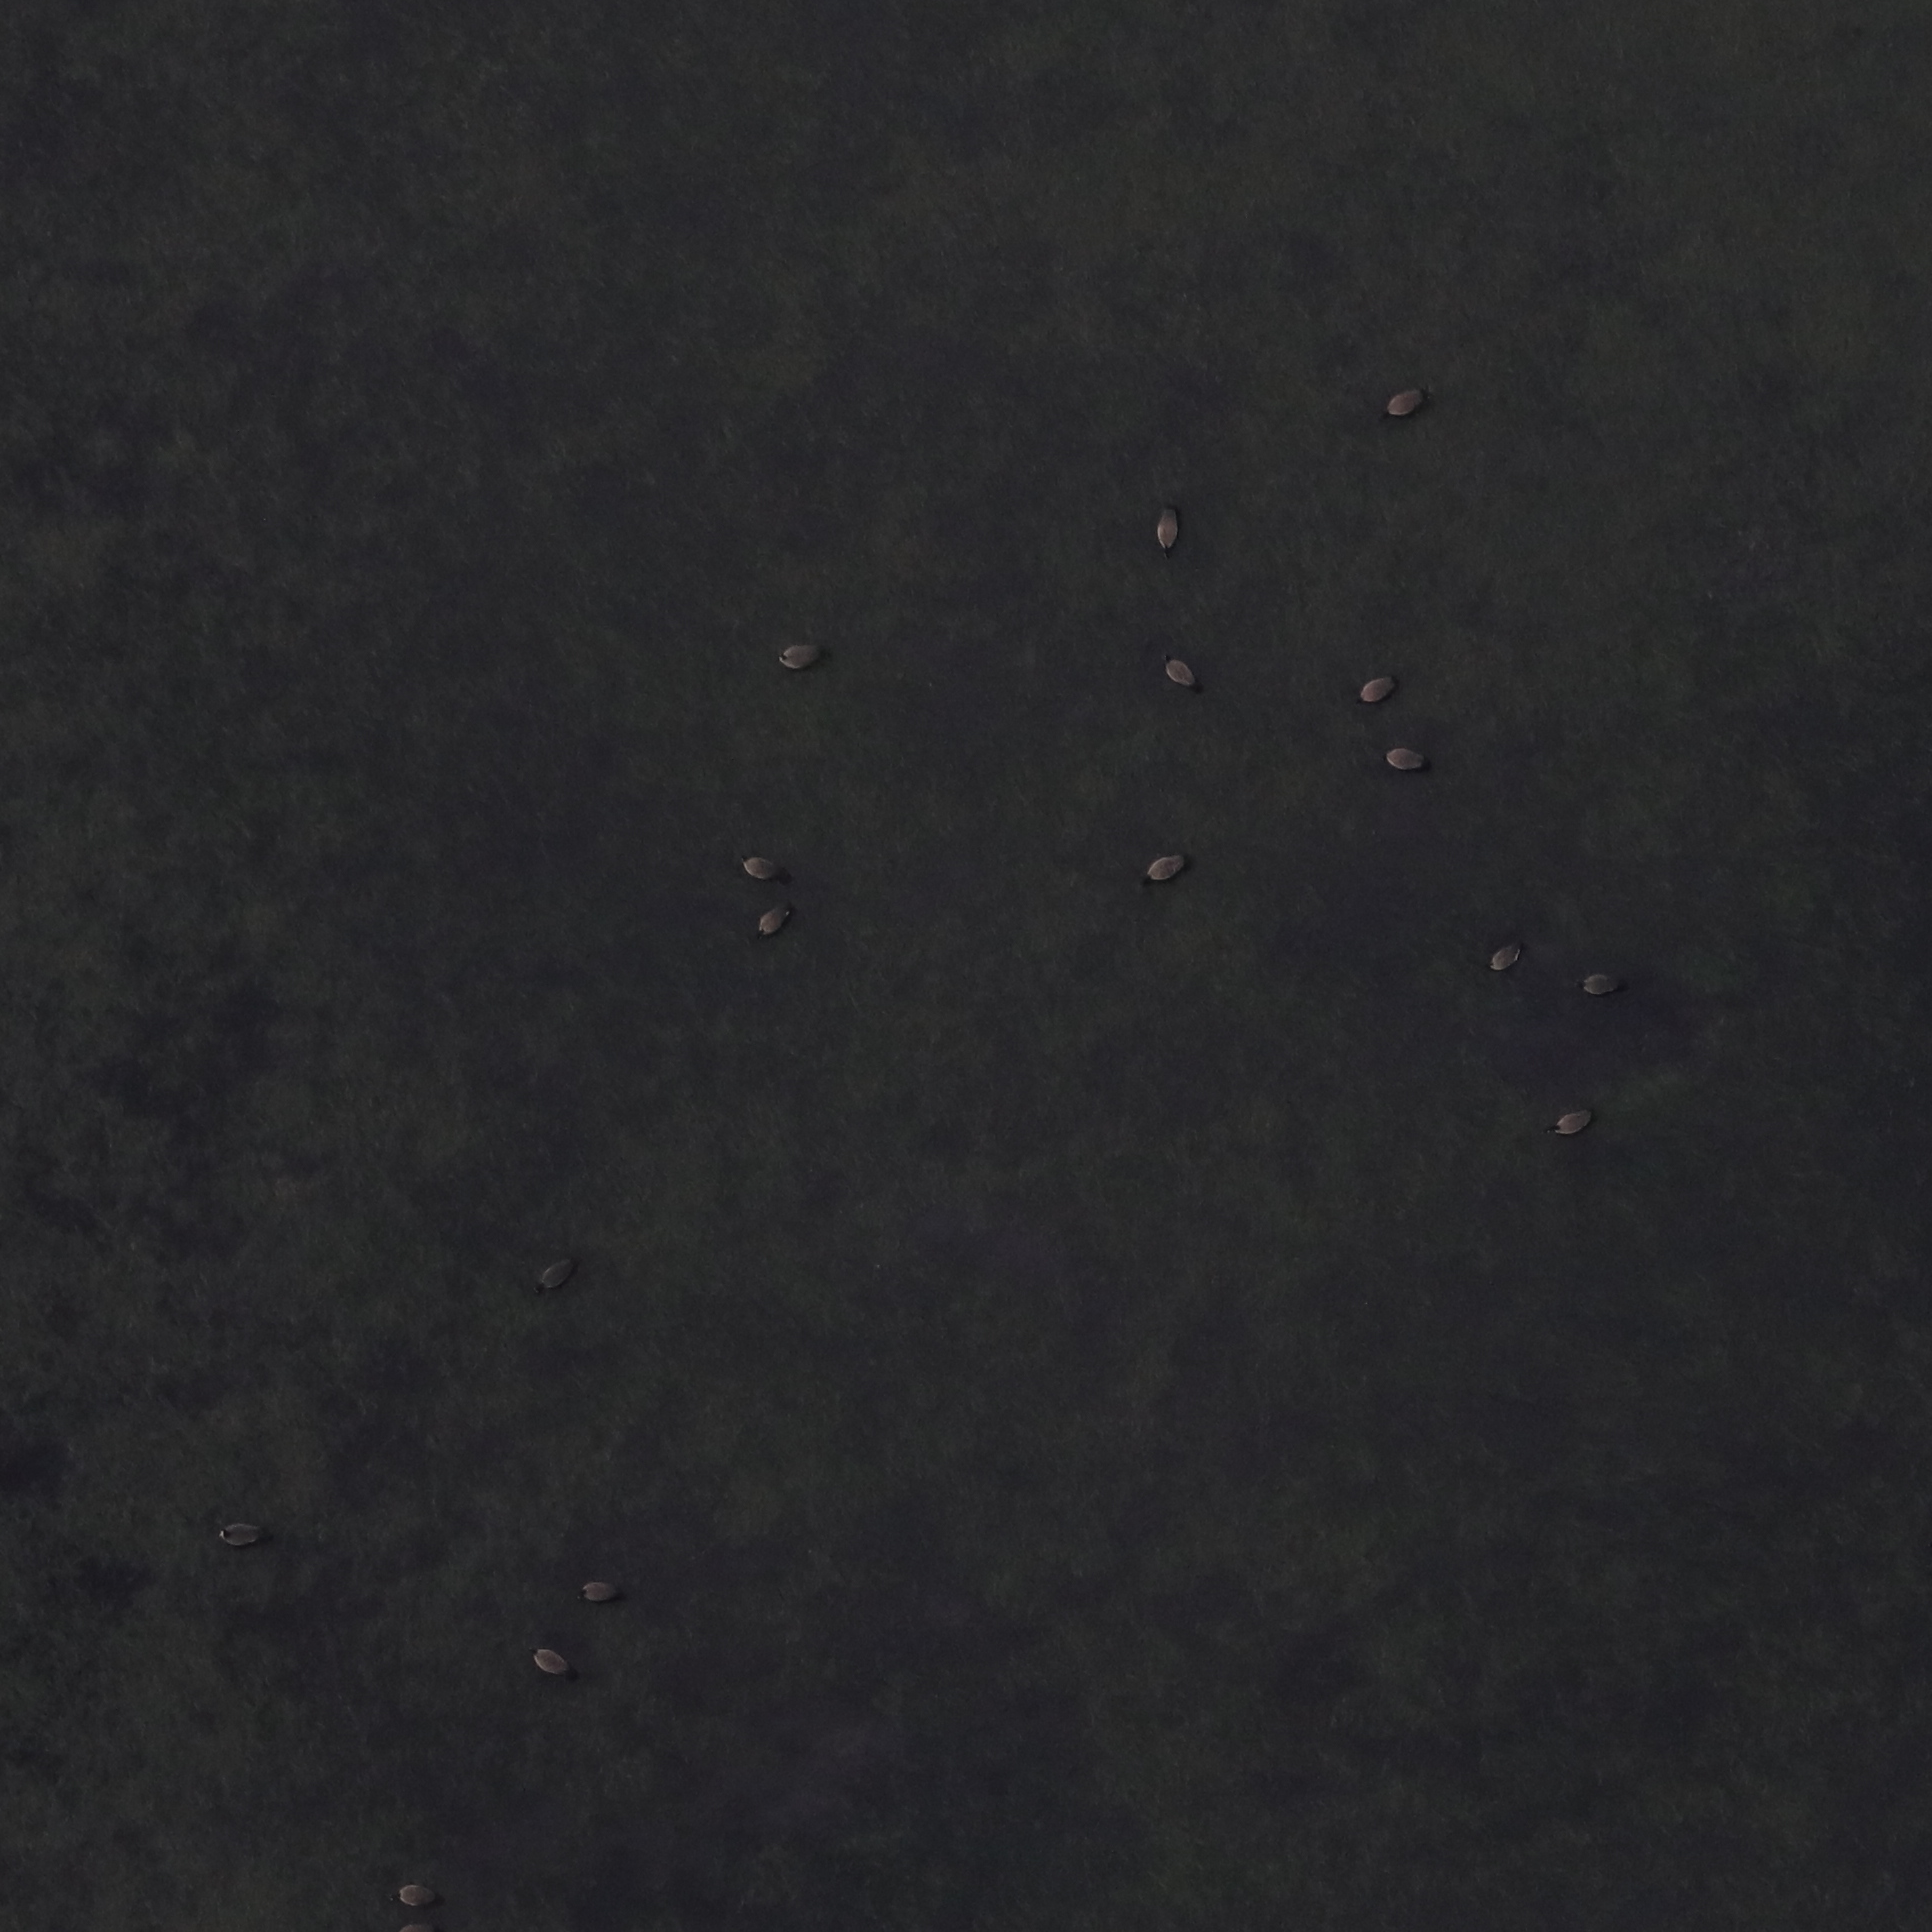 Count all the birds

17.